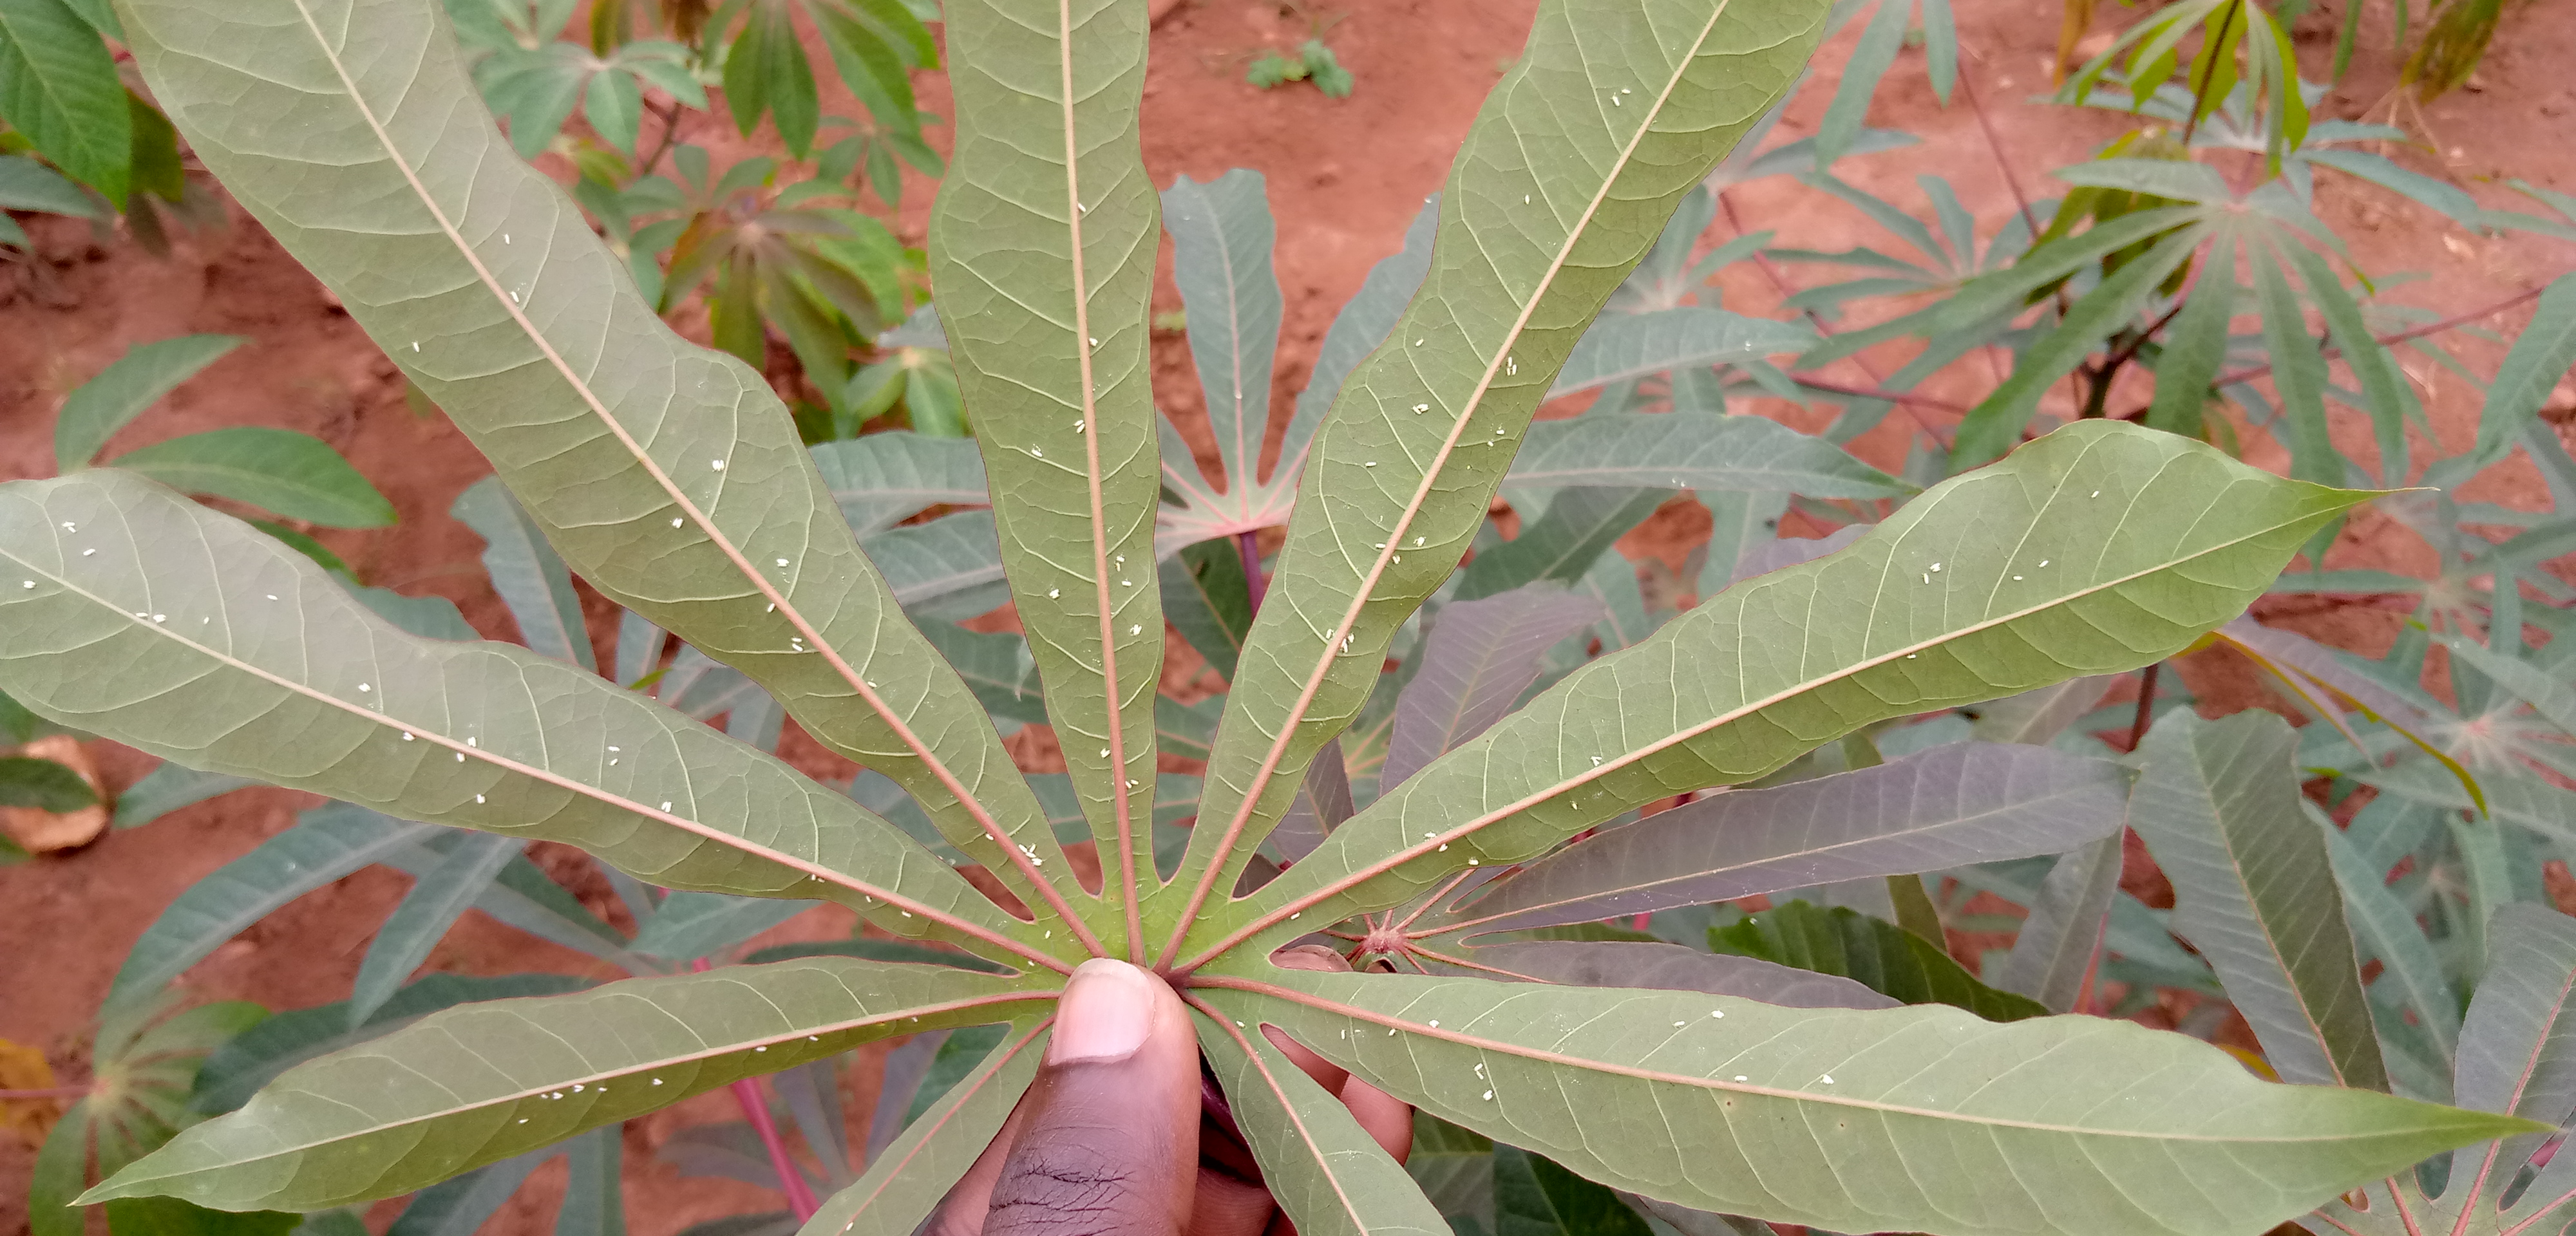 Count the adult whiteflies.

124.